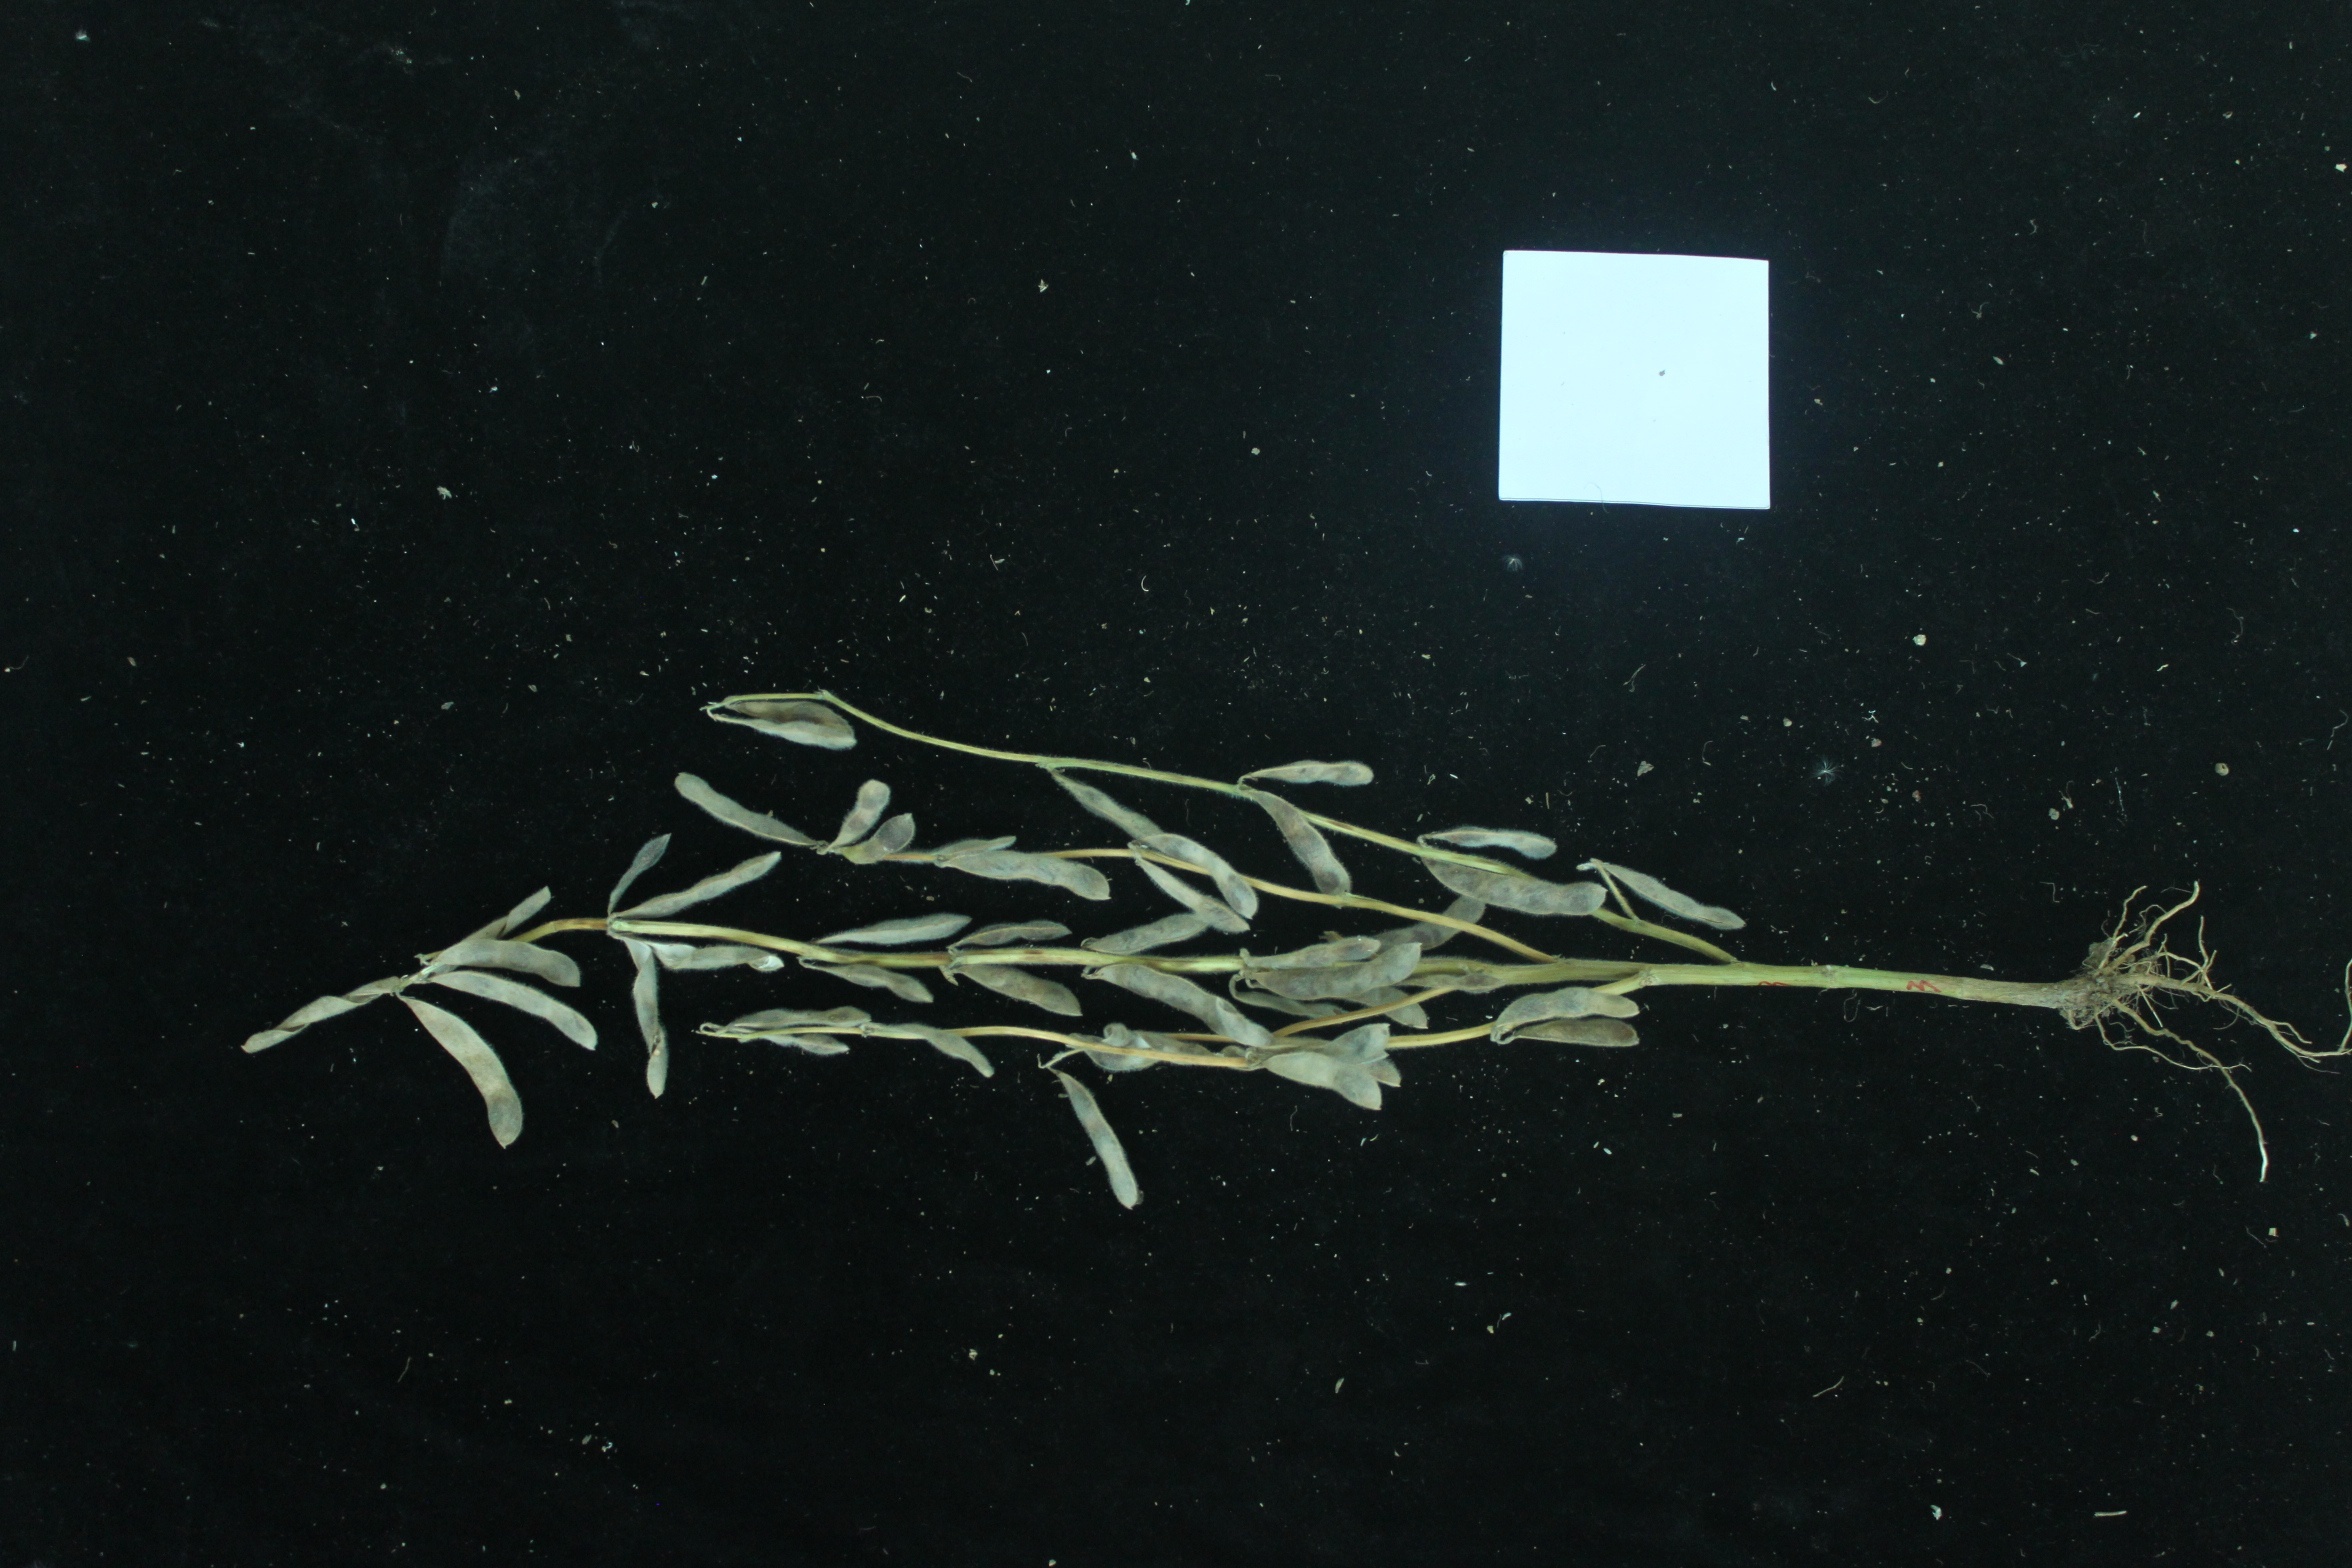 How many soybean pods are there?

45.